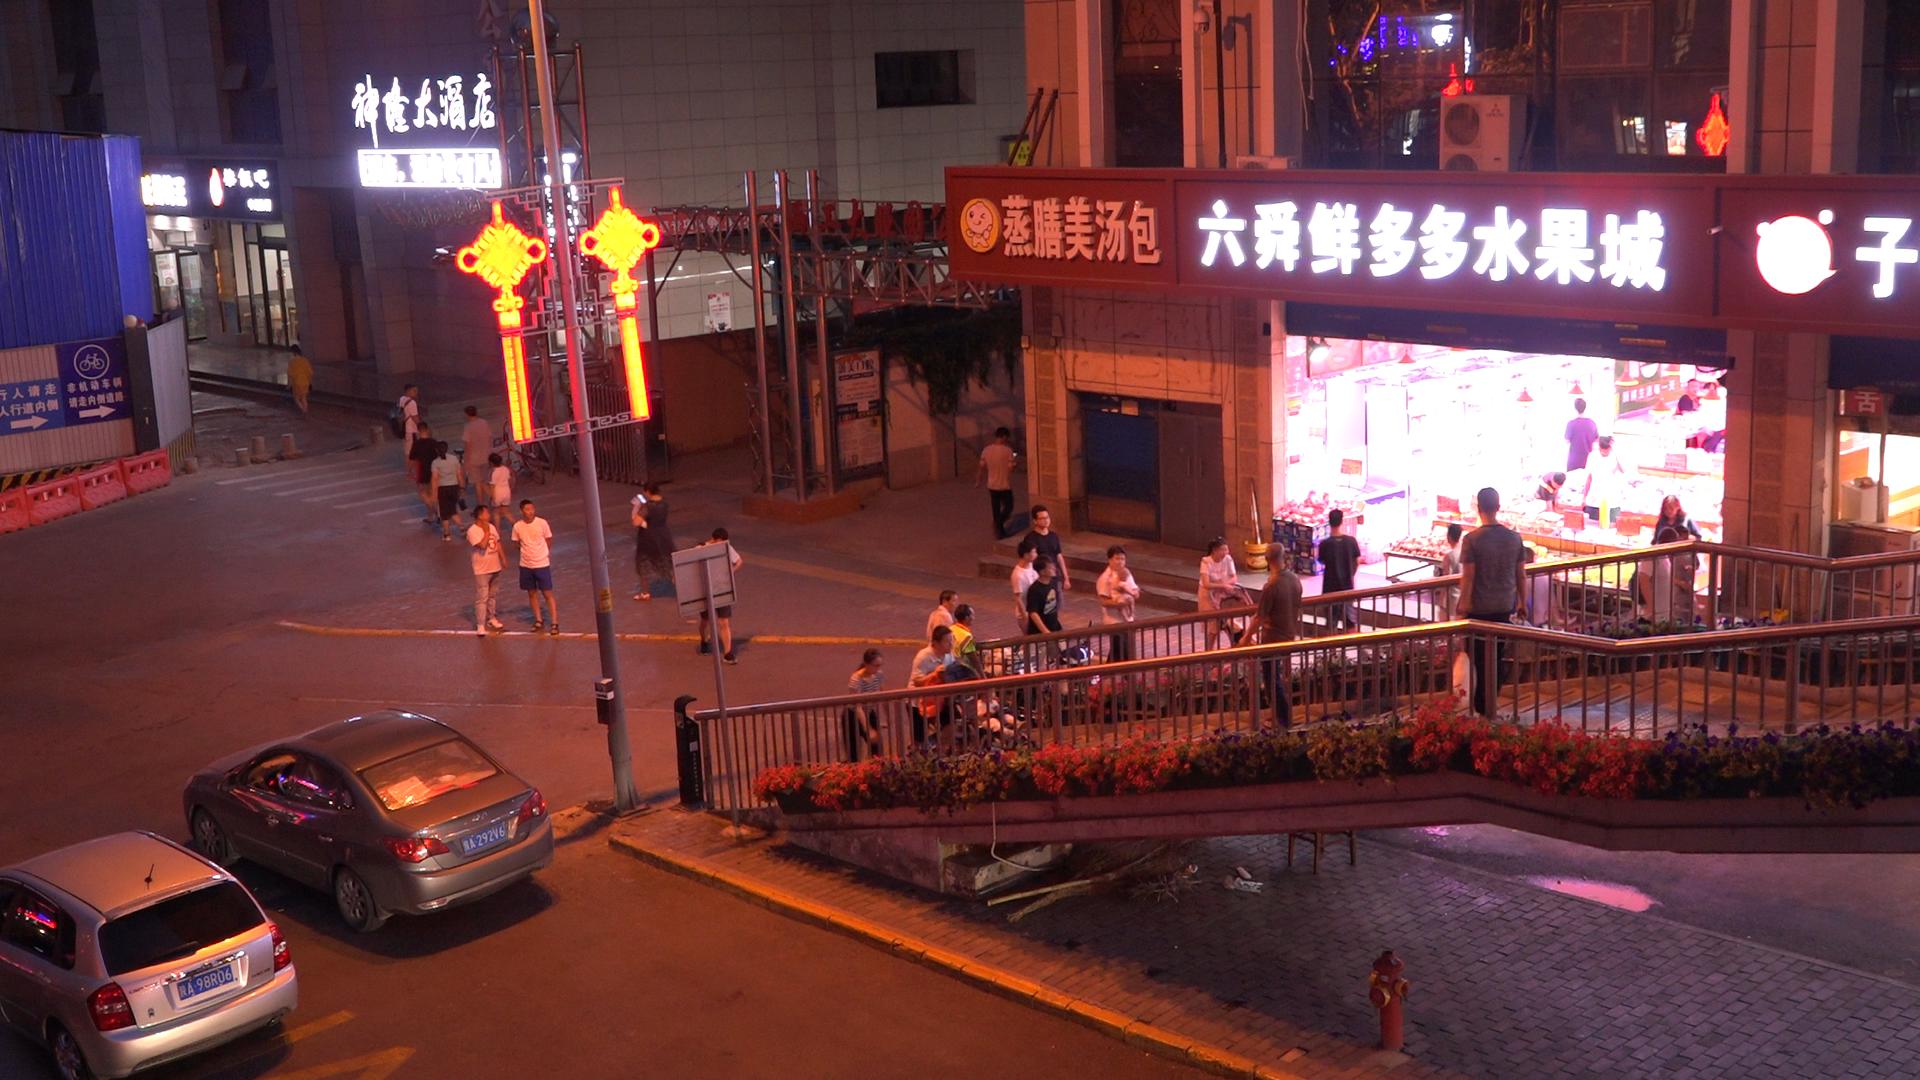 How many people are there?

33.